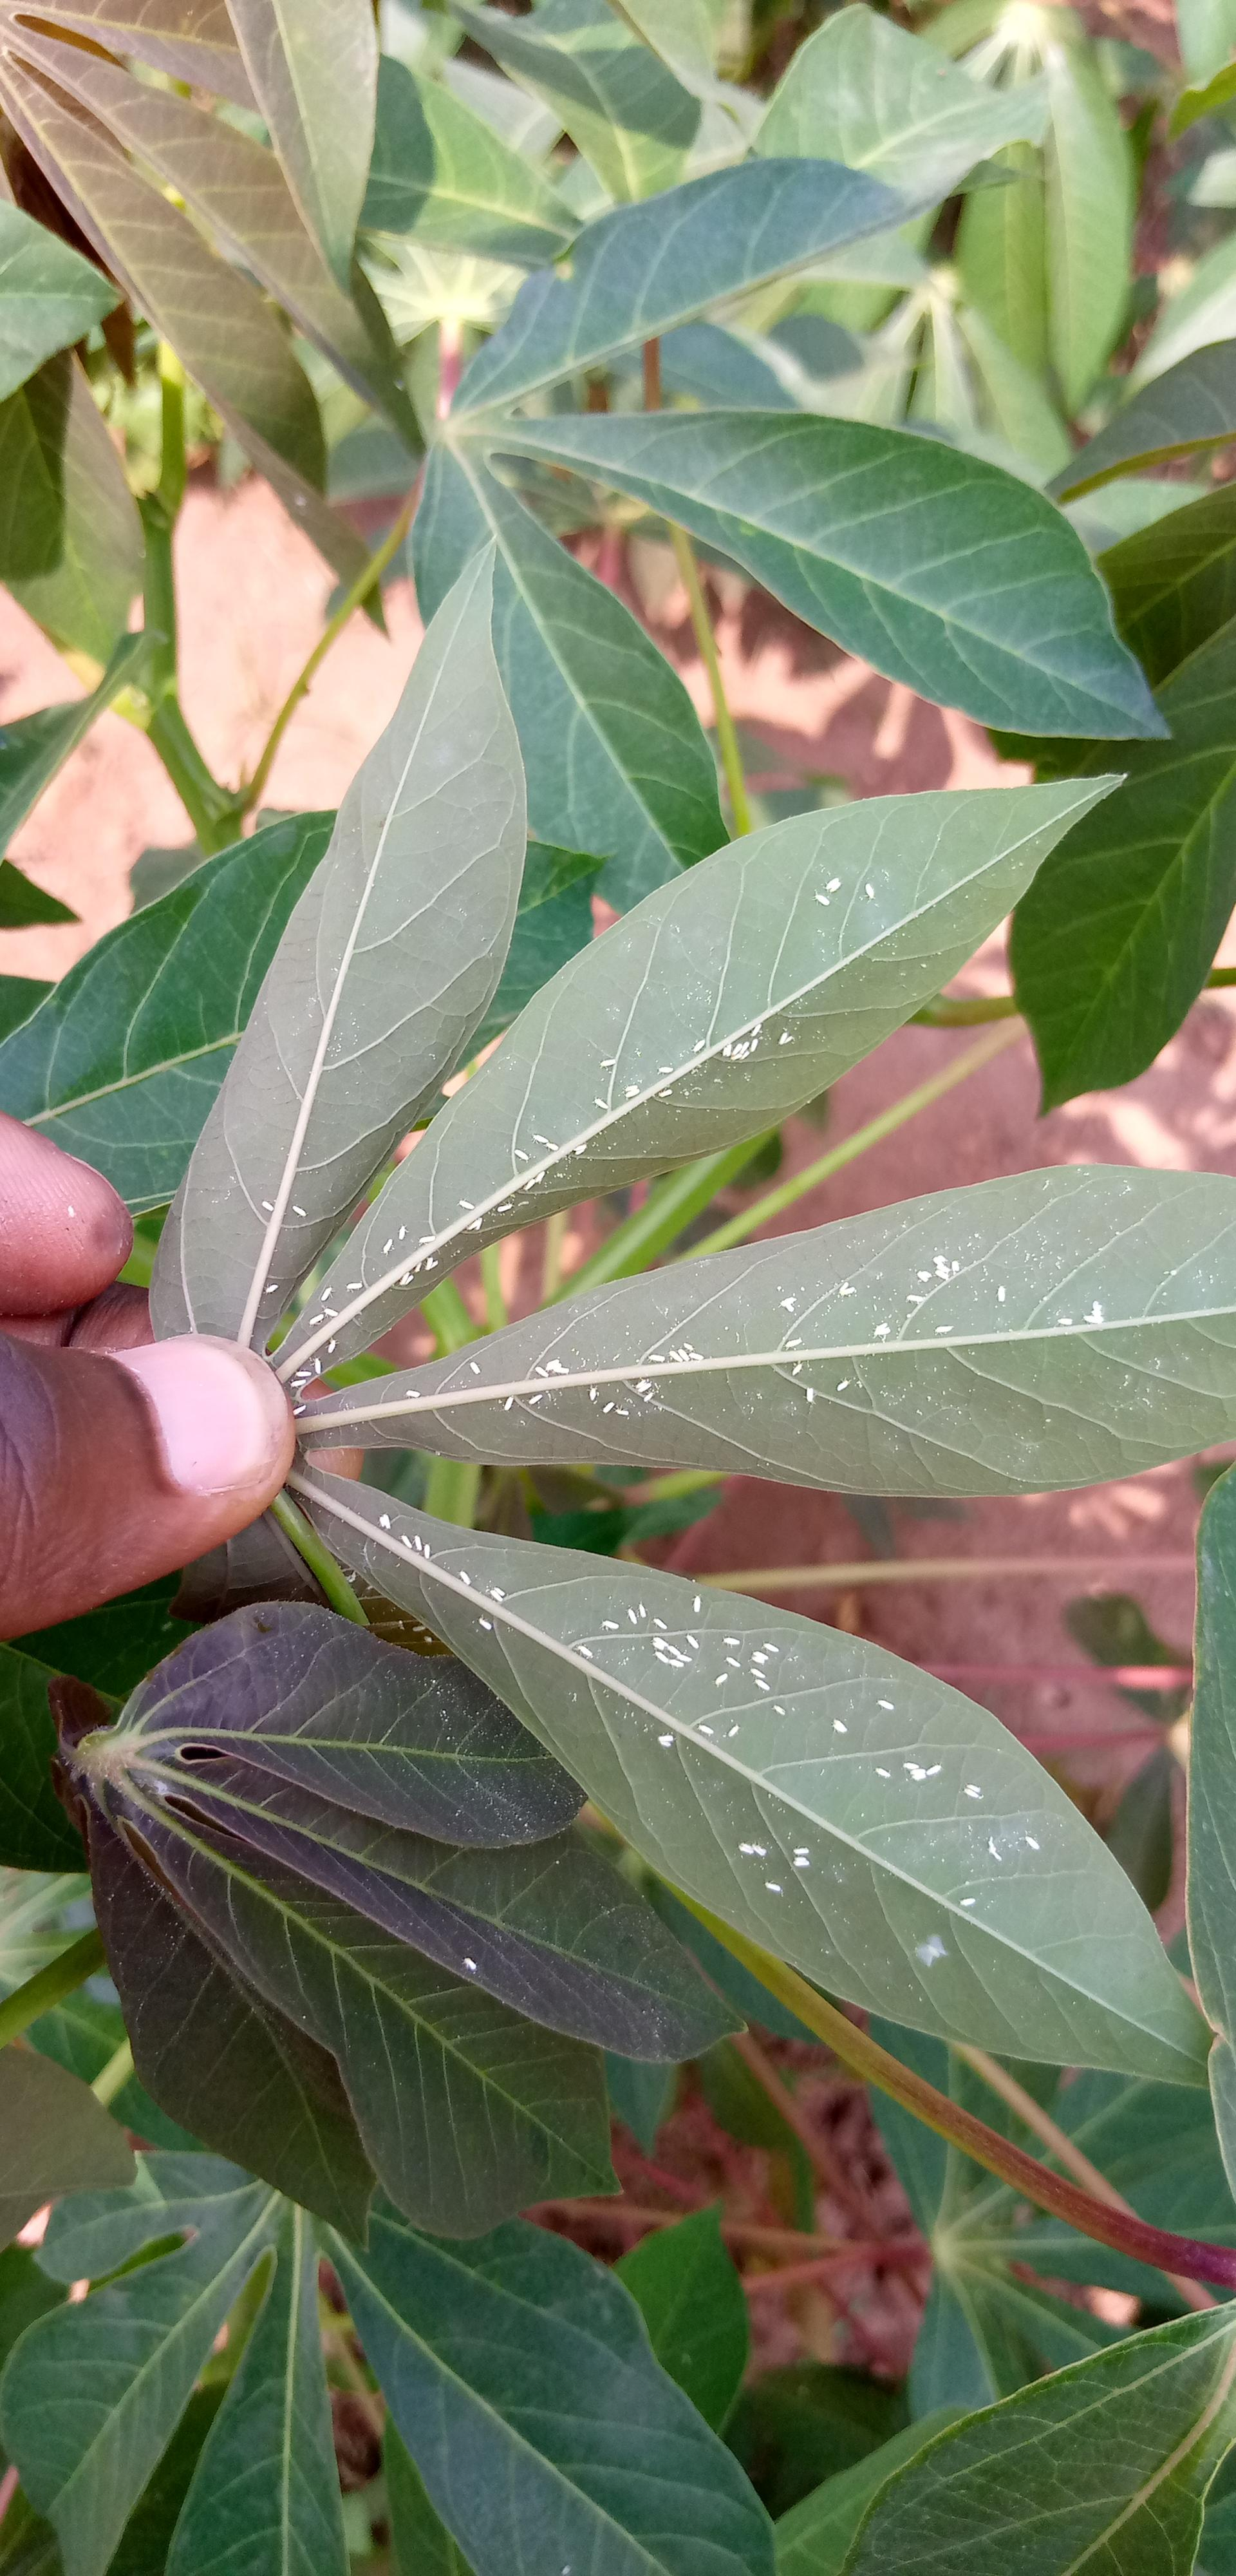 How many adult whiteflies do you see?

130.